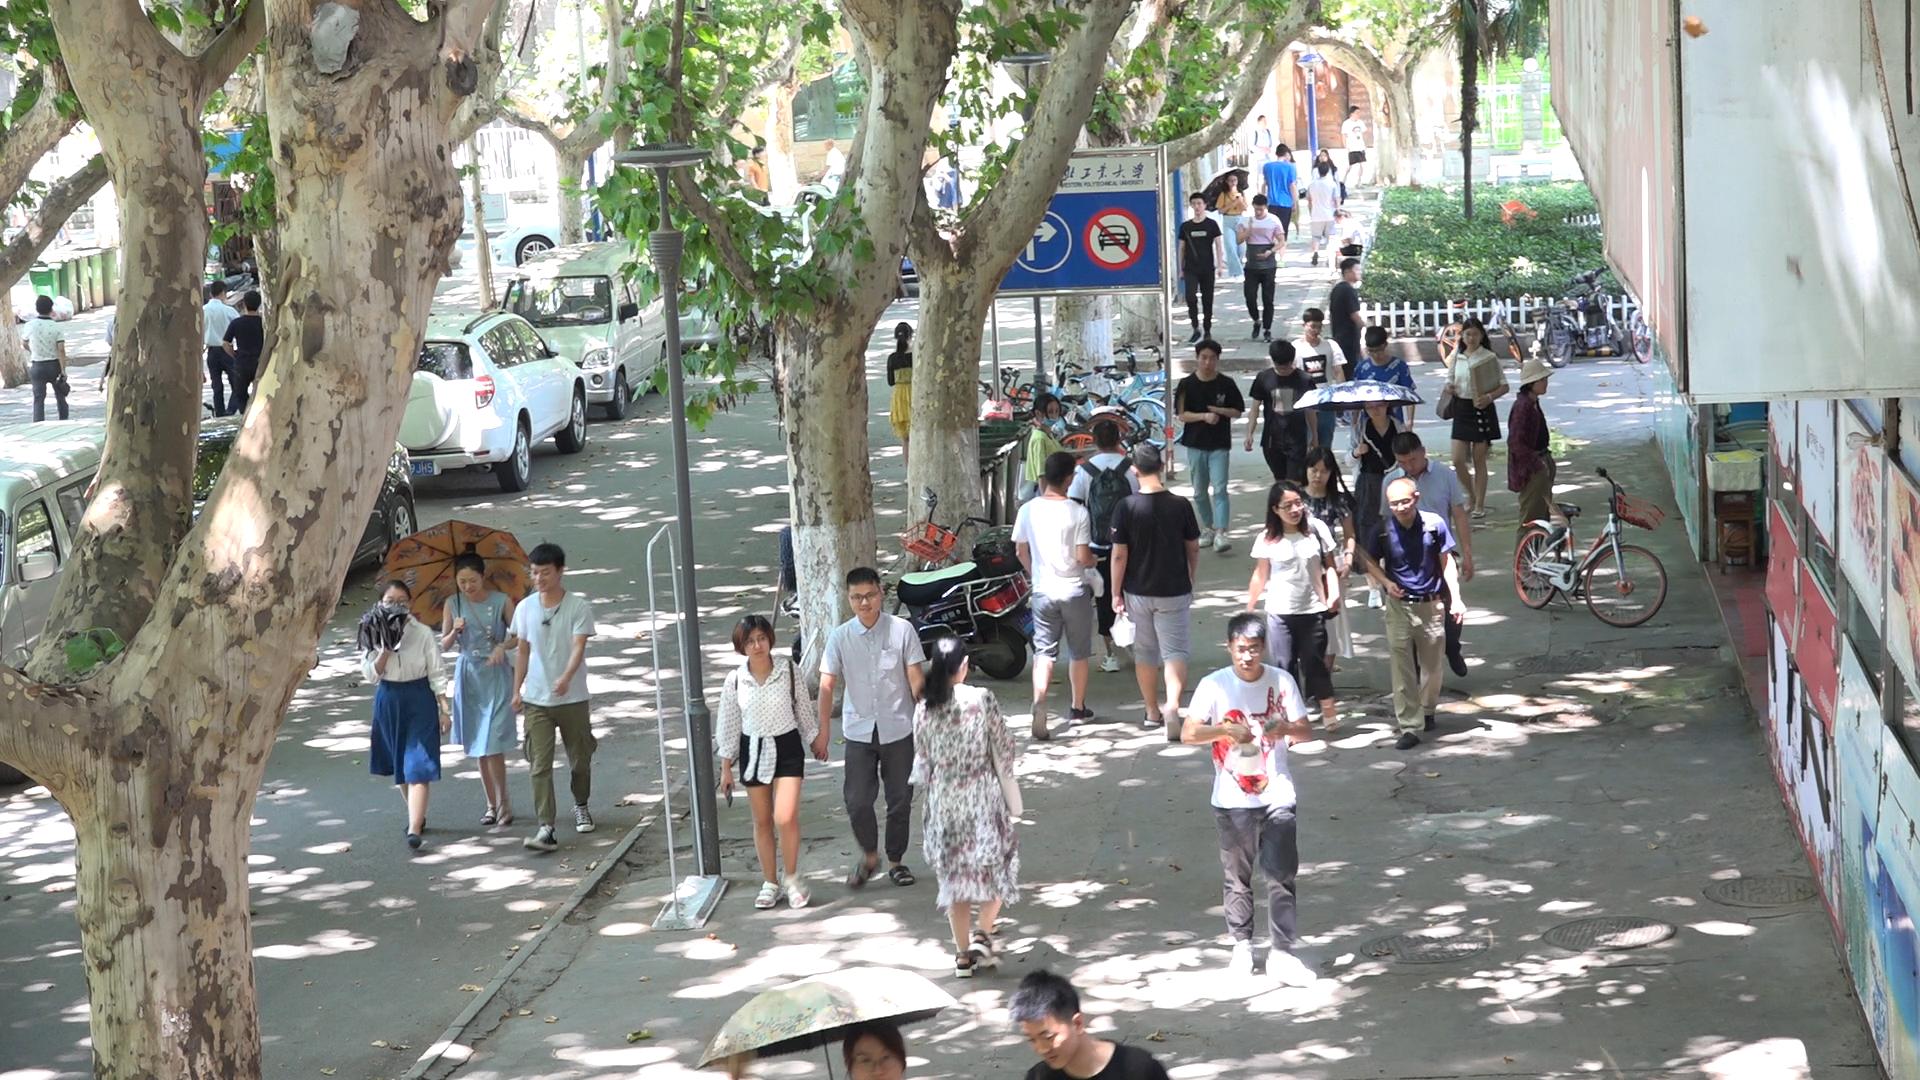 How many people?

38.